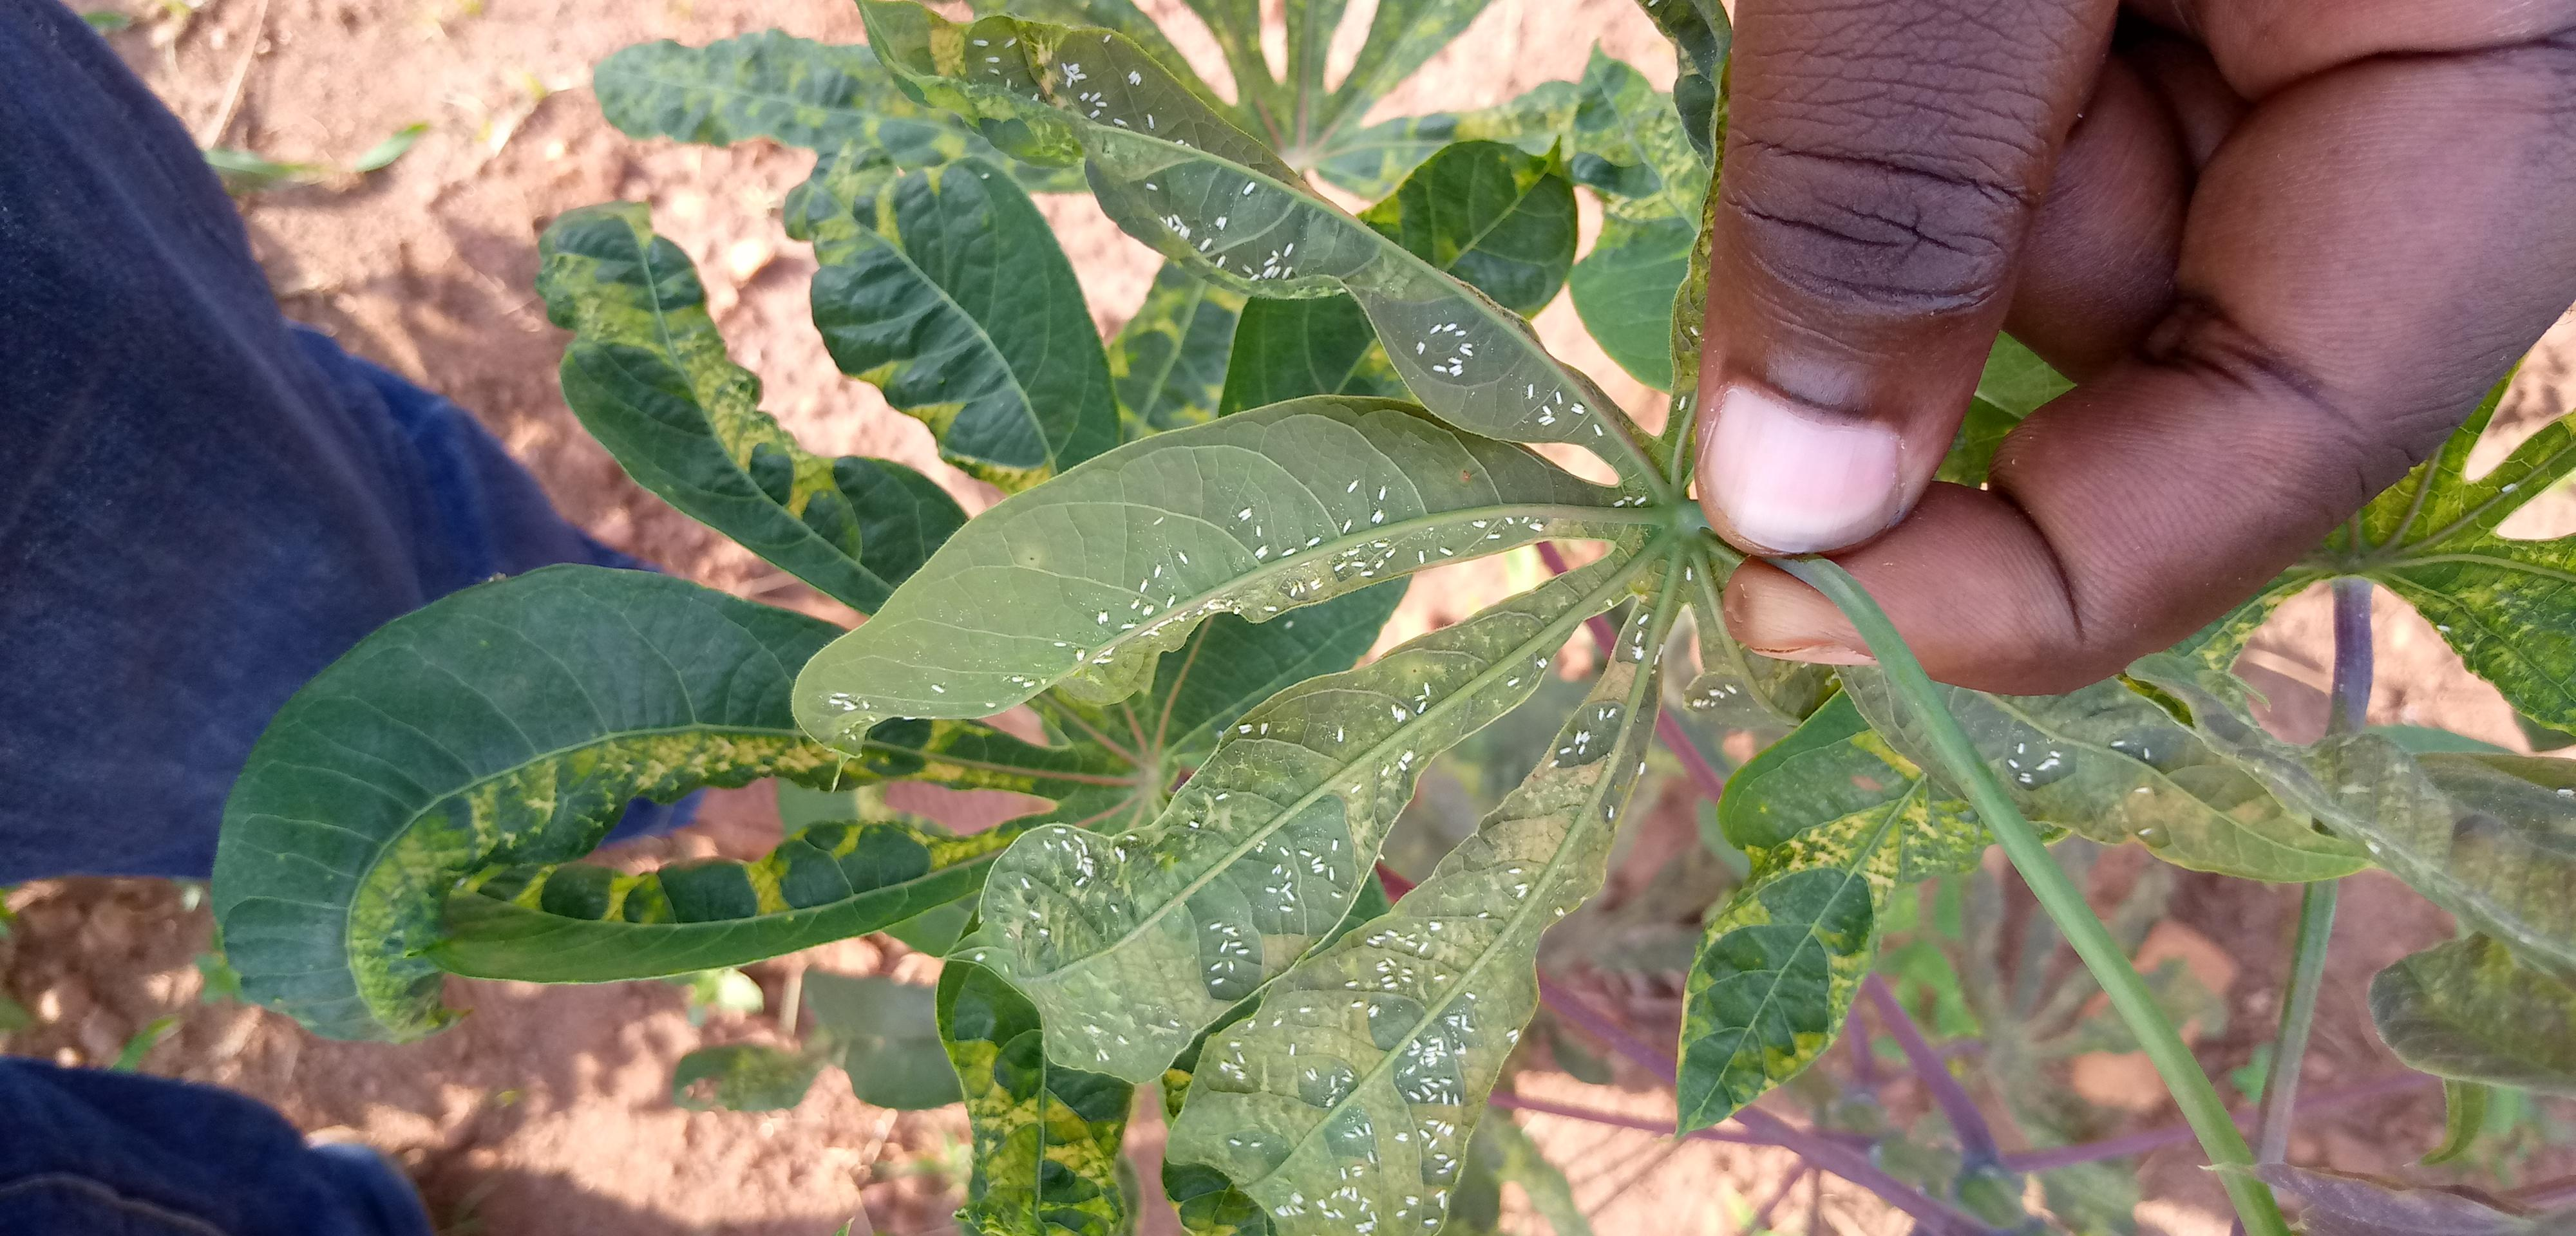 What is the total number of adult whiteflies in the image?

349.